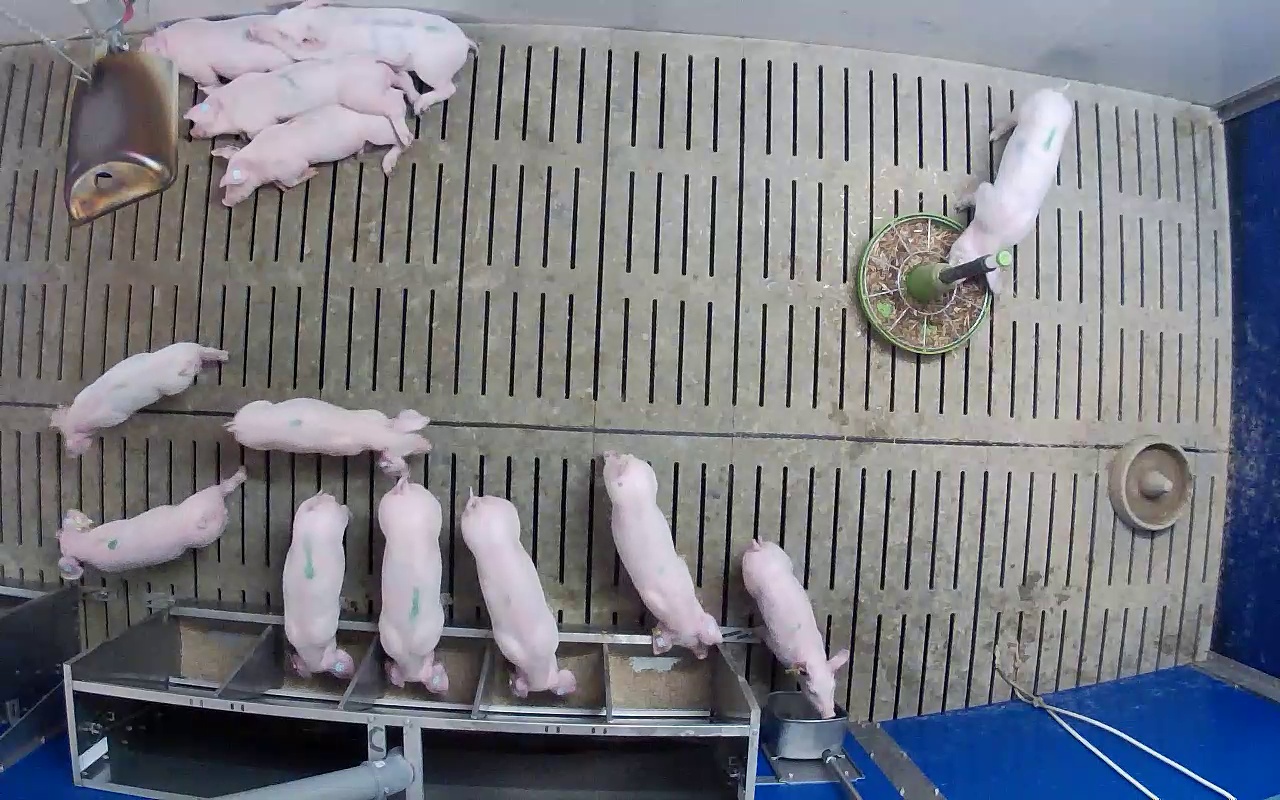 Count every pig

13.